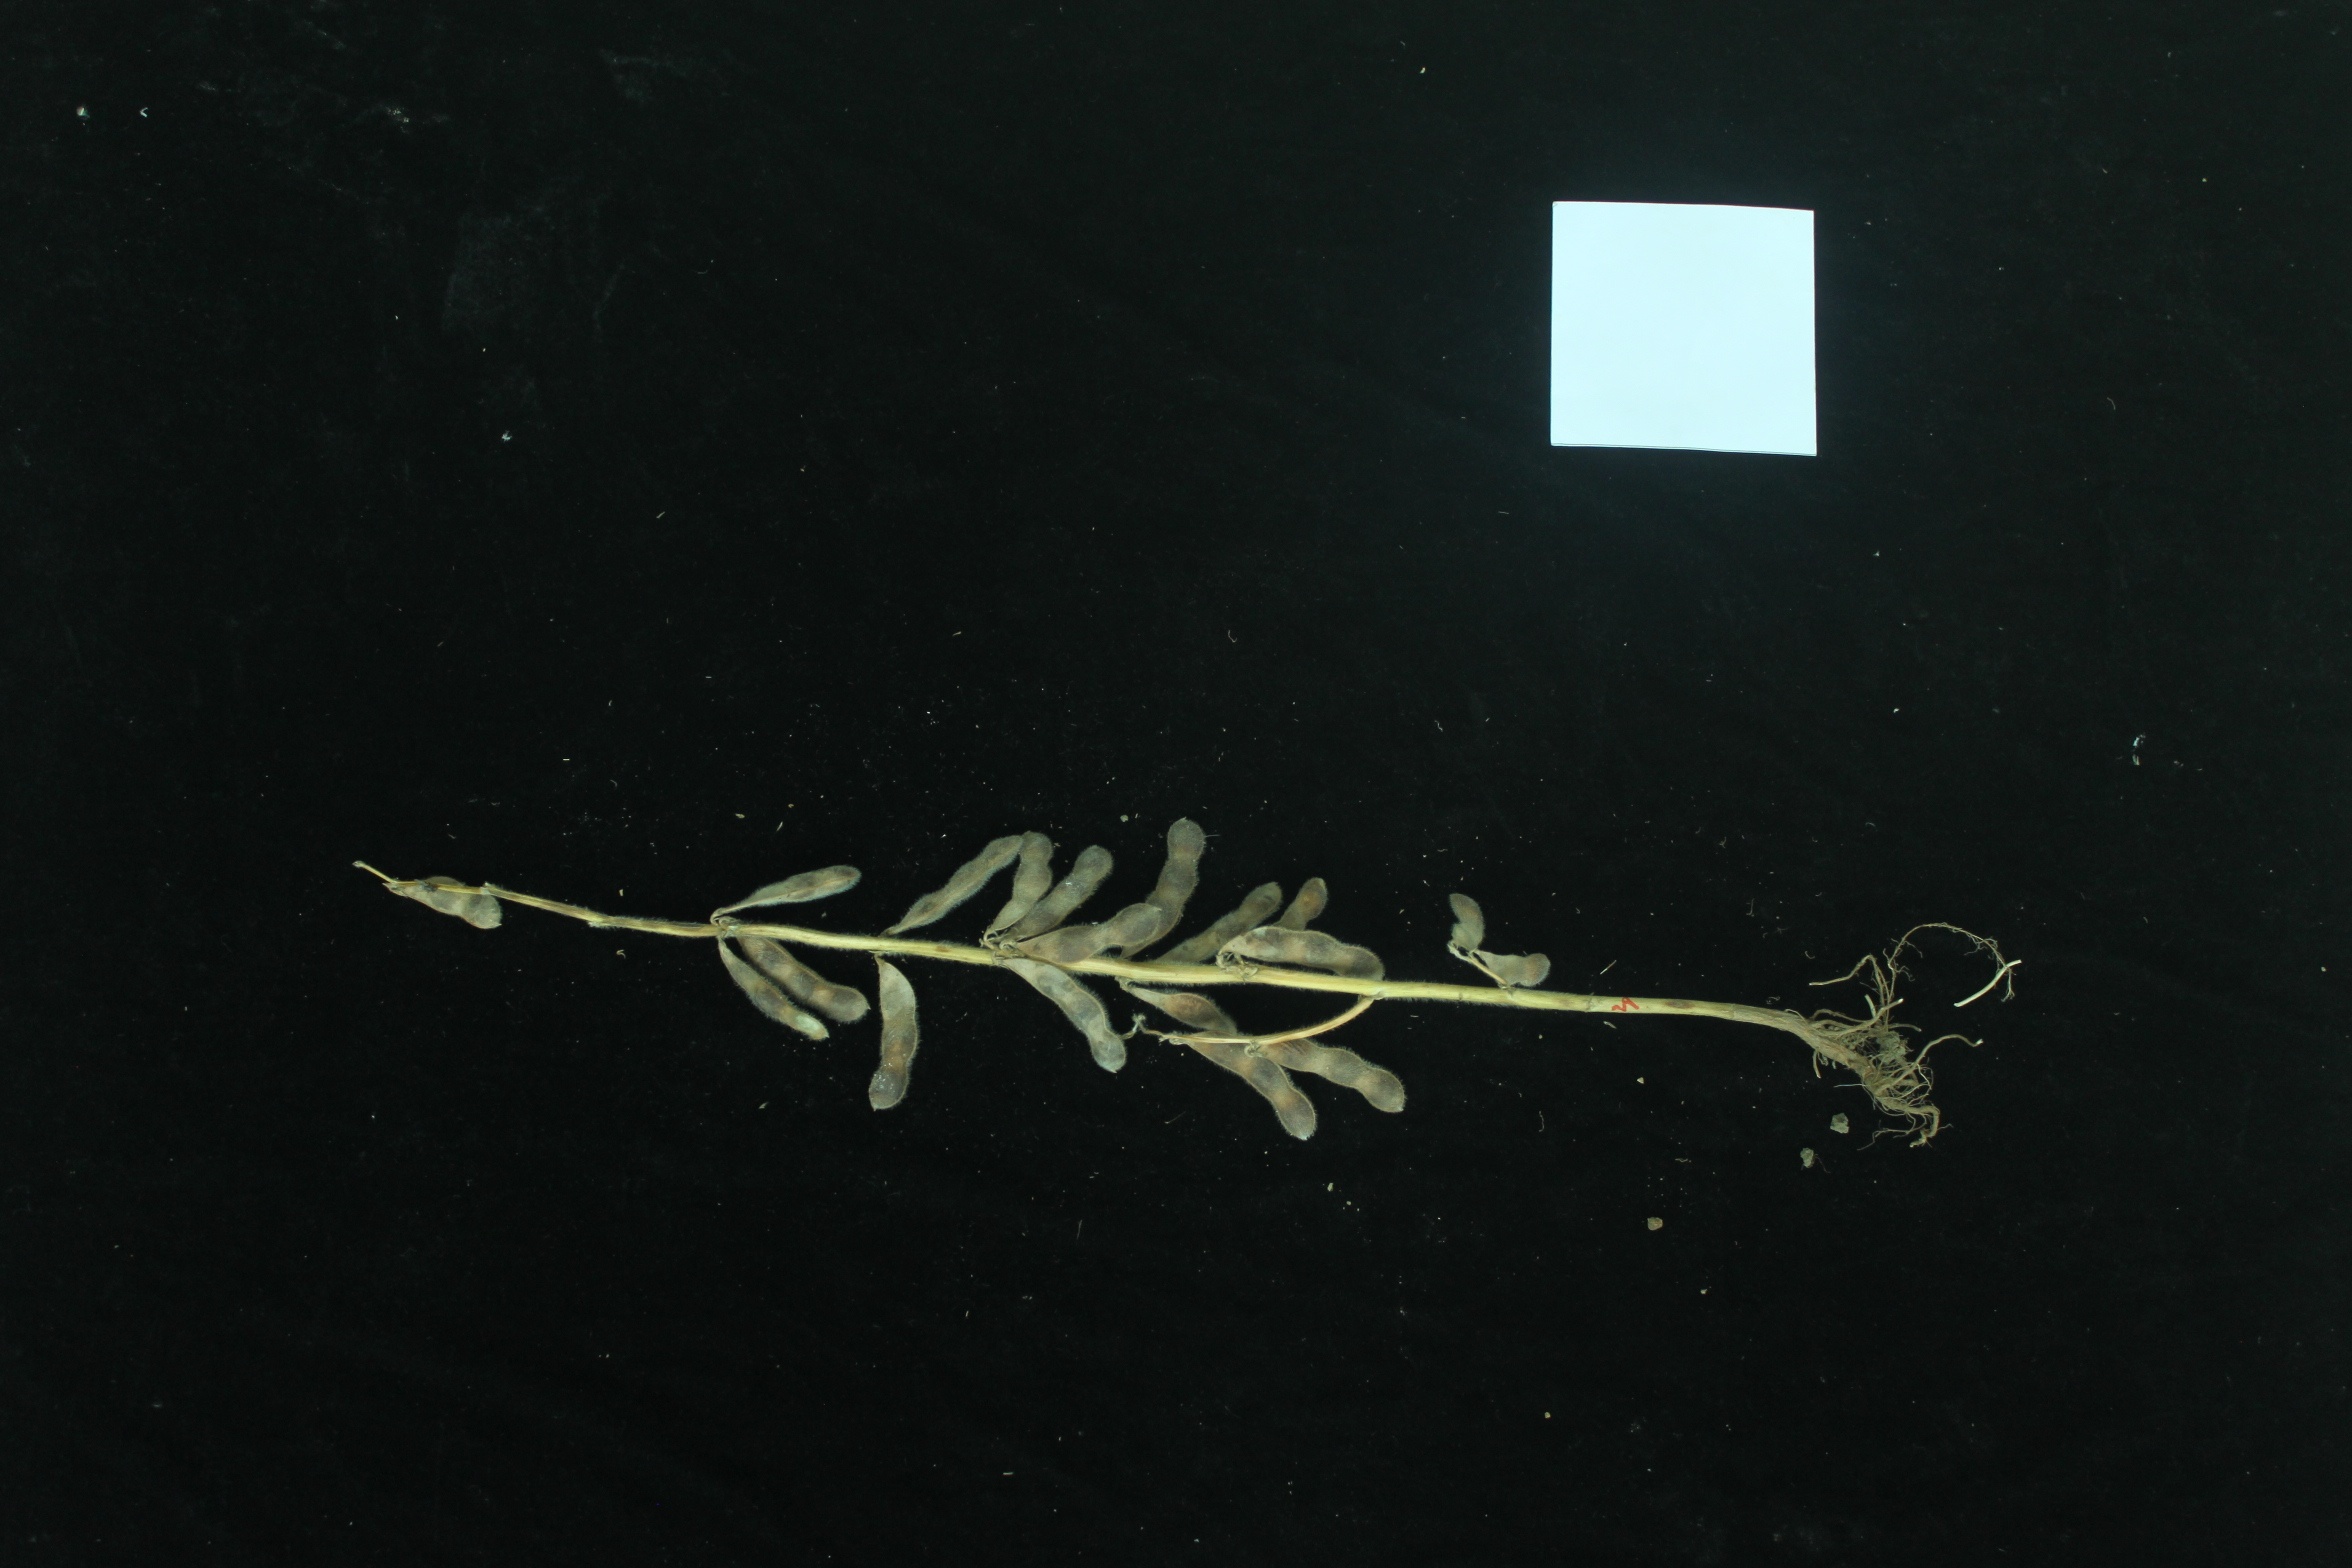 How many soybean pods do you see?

19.